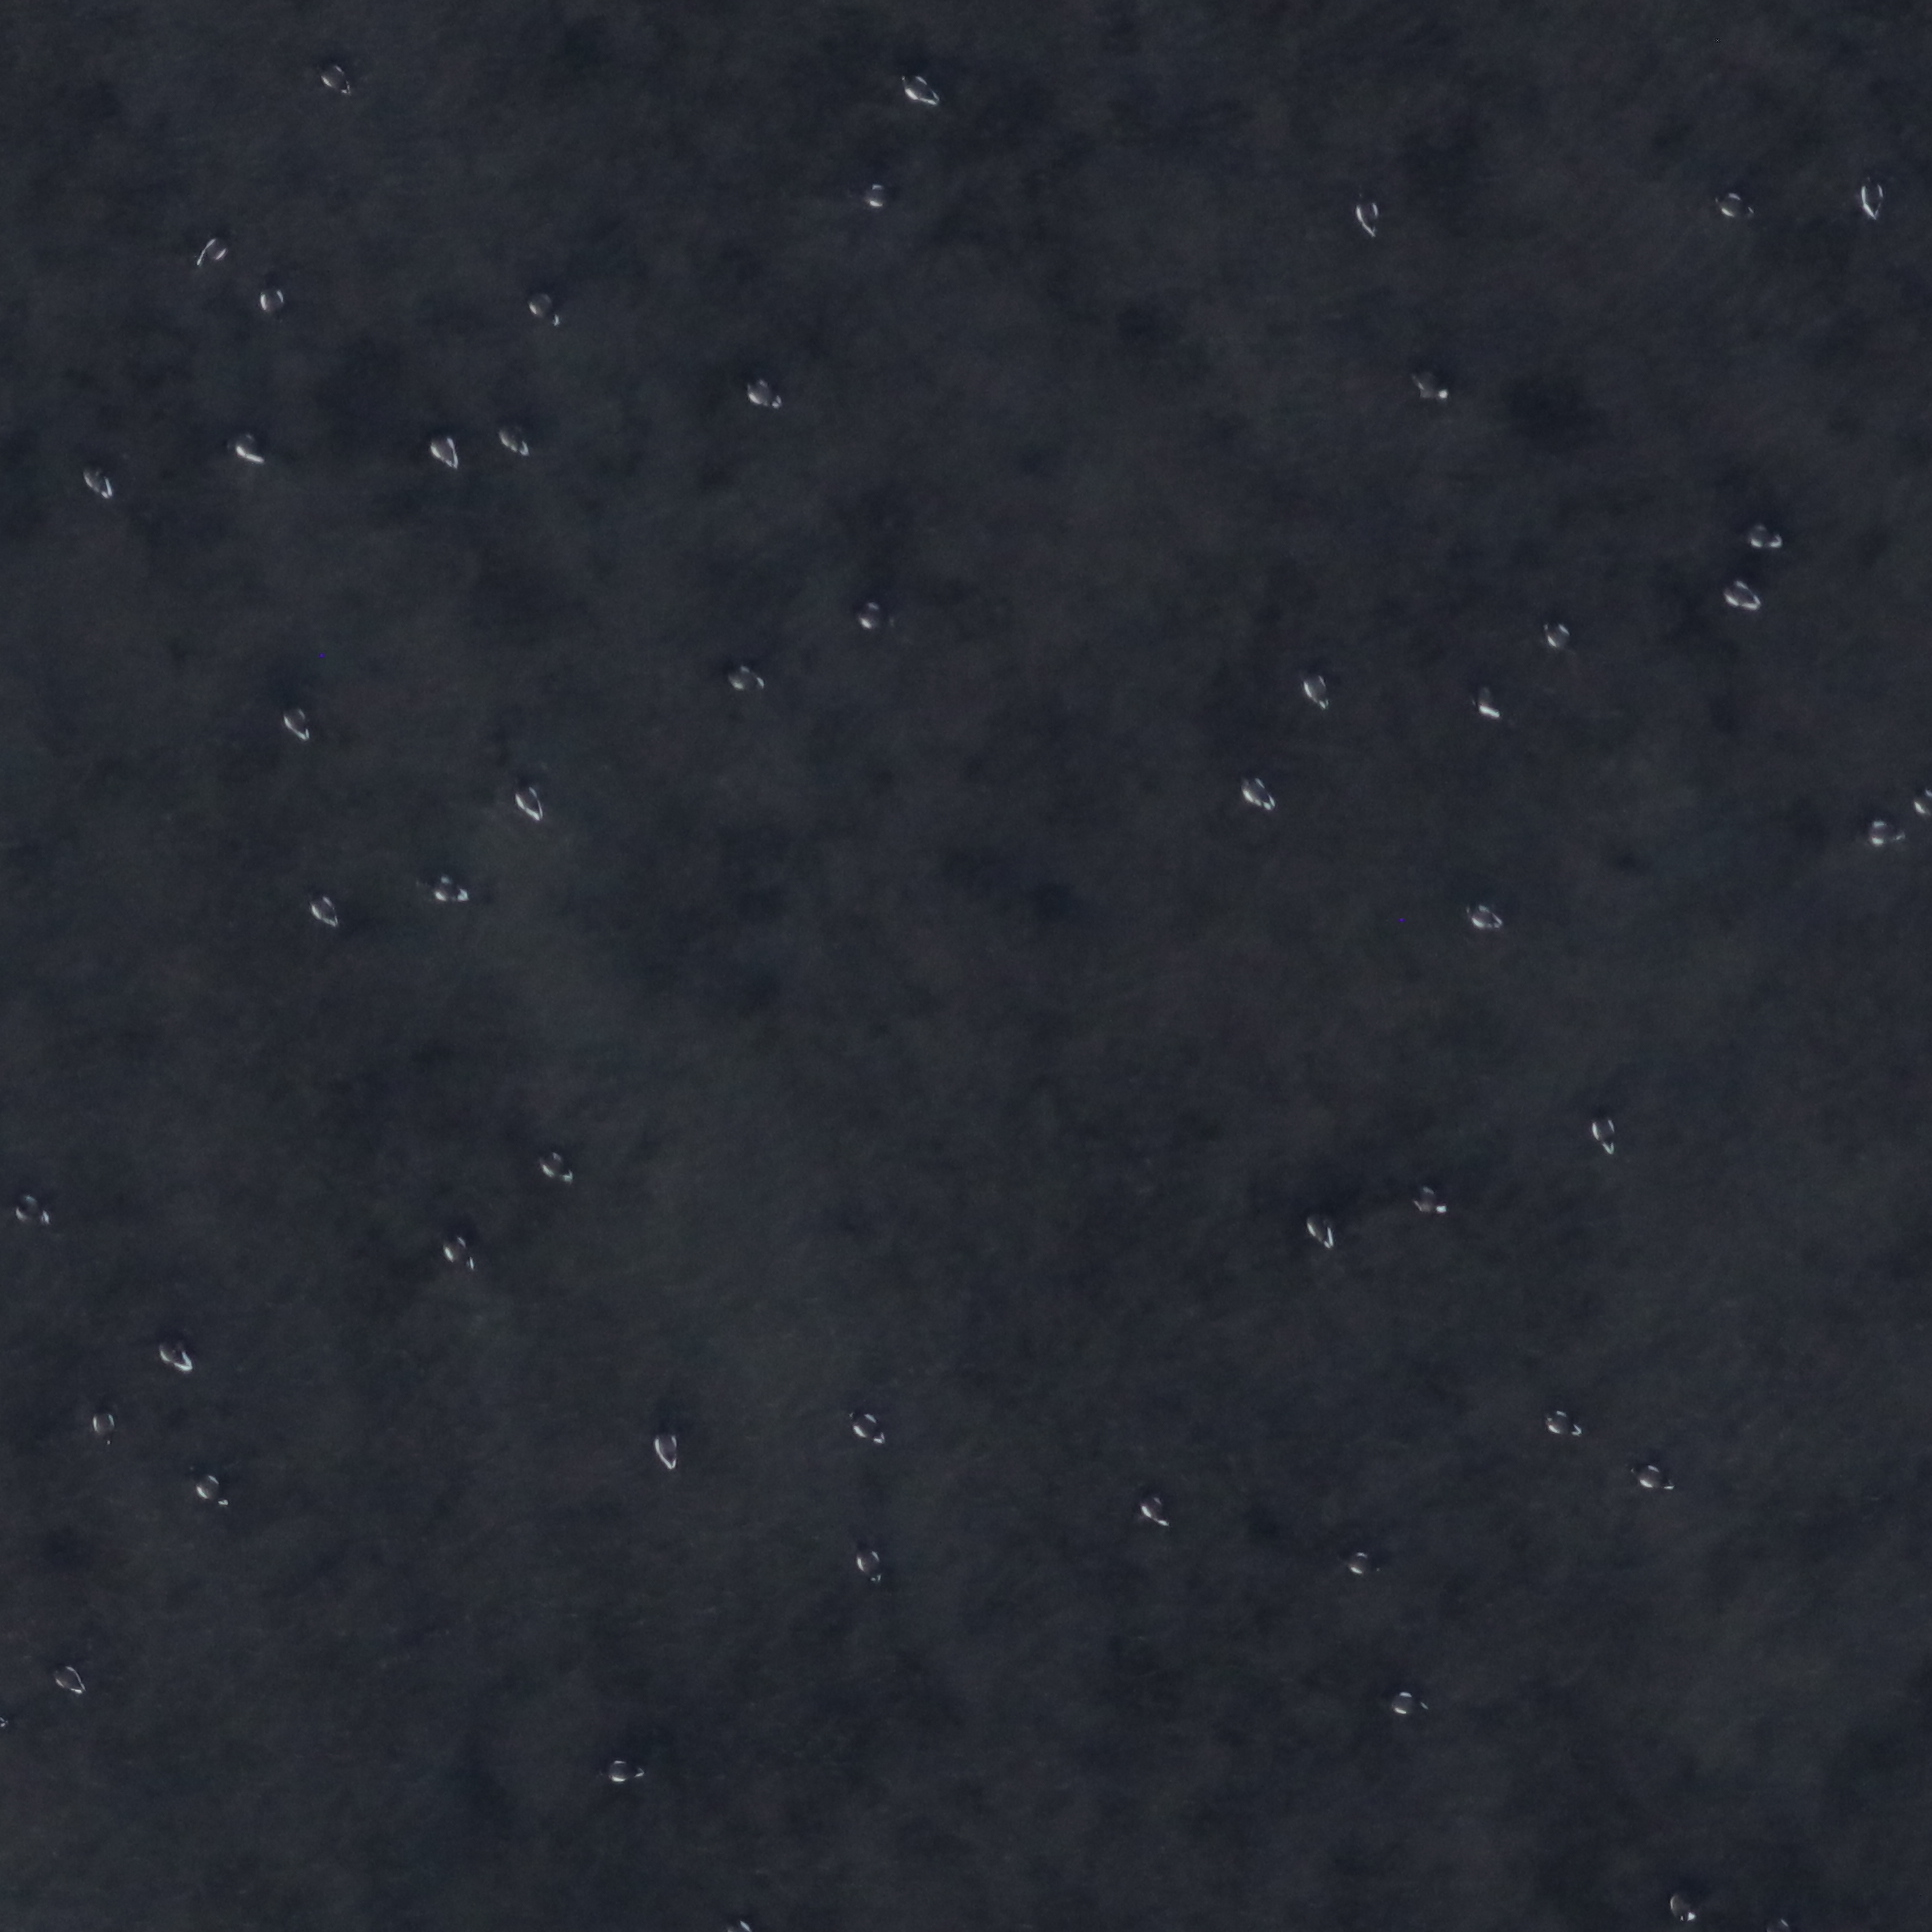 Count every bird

50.